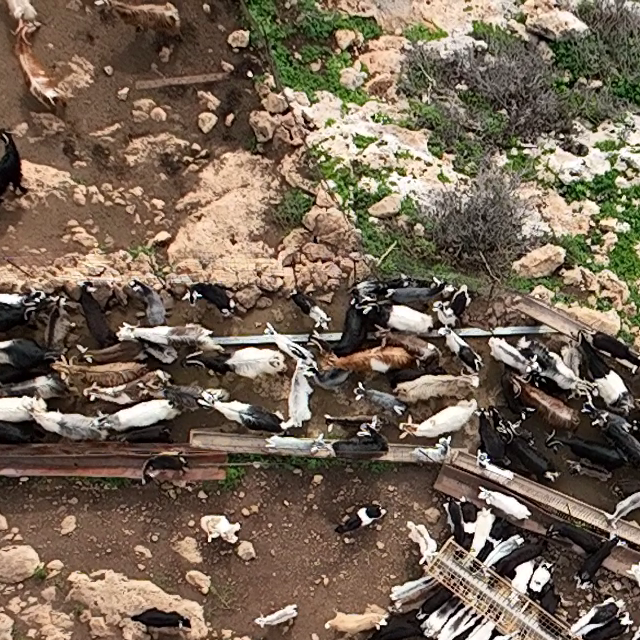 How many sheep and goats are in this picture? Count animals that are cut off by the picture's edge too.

90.